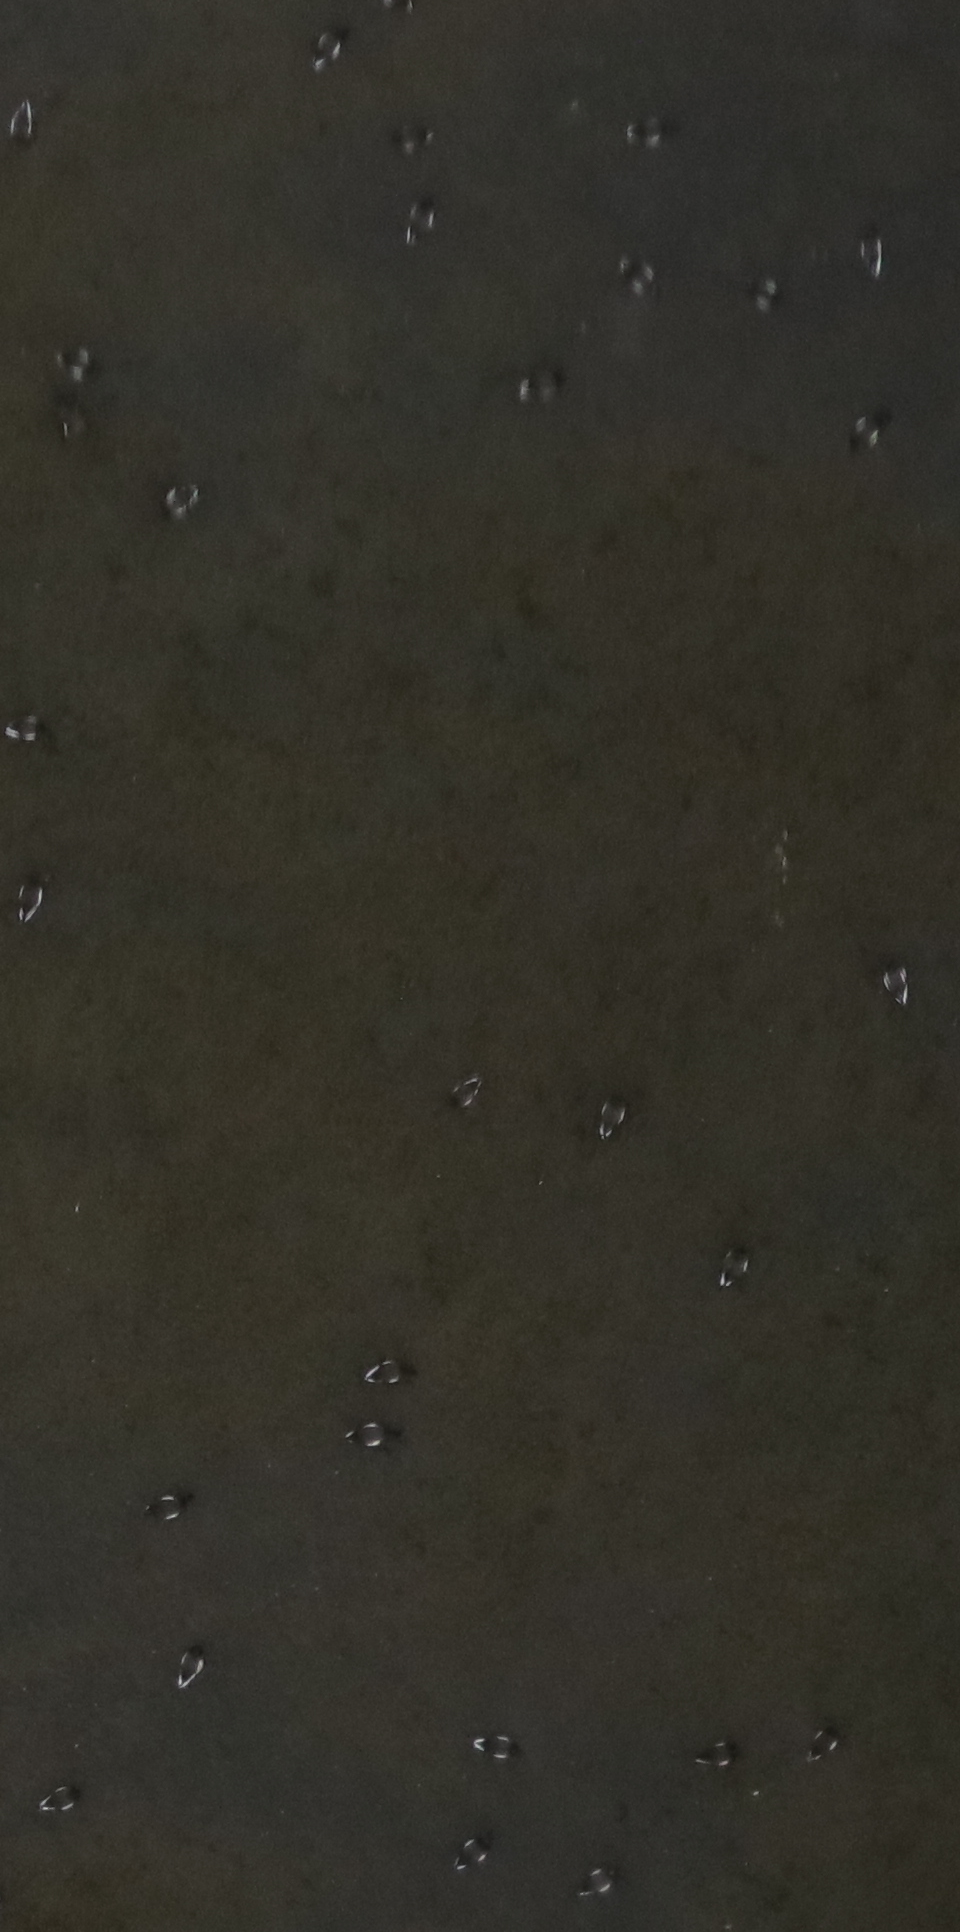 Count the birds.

29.